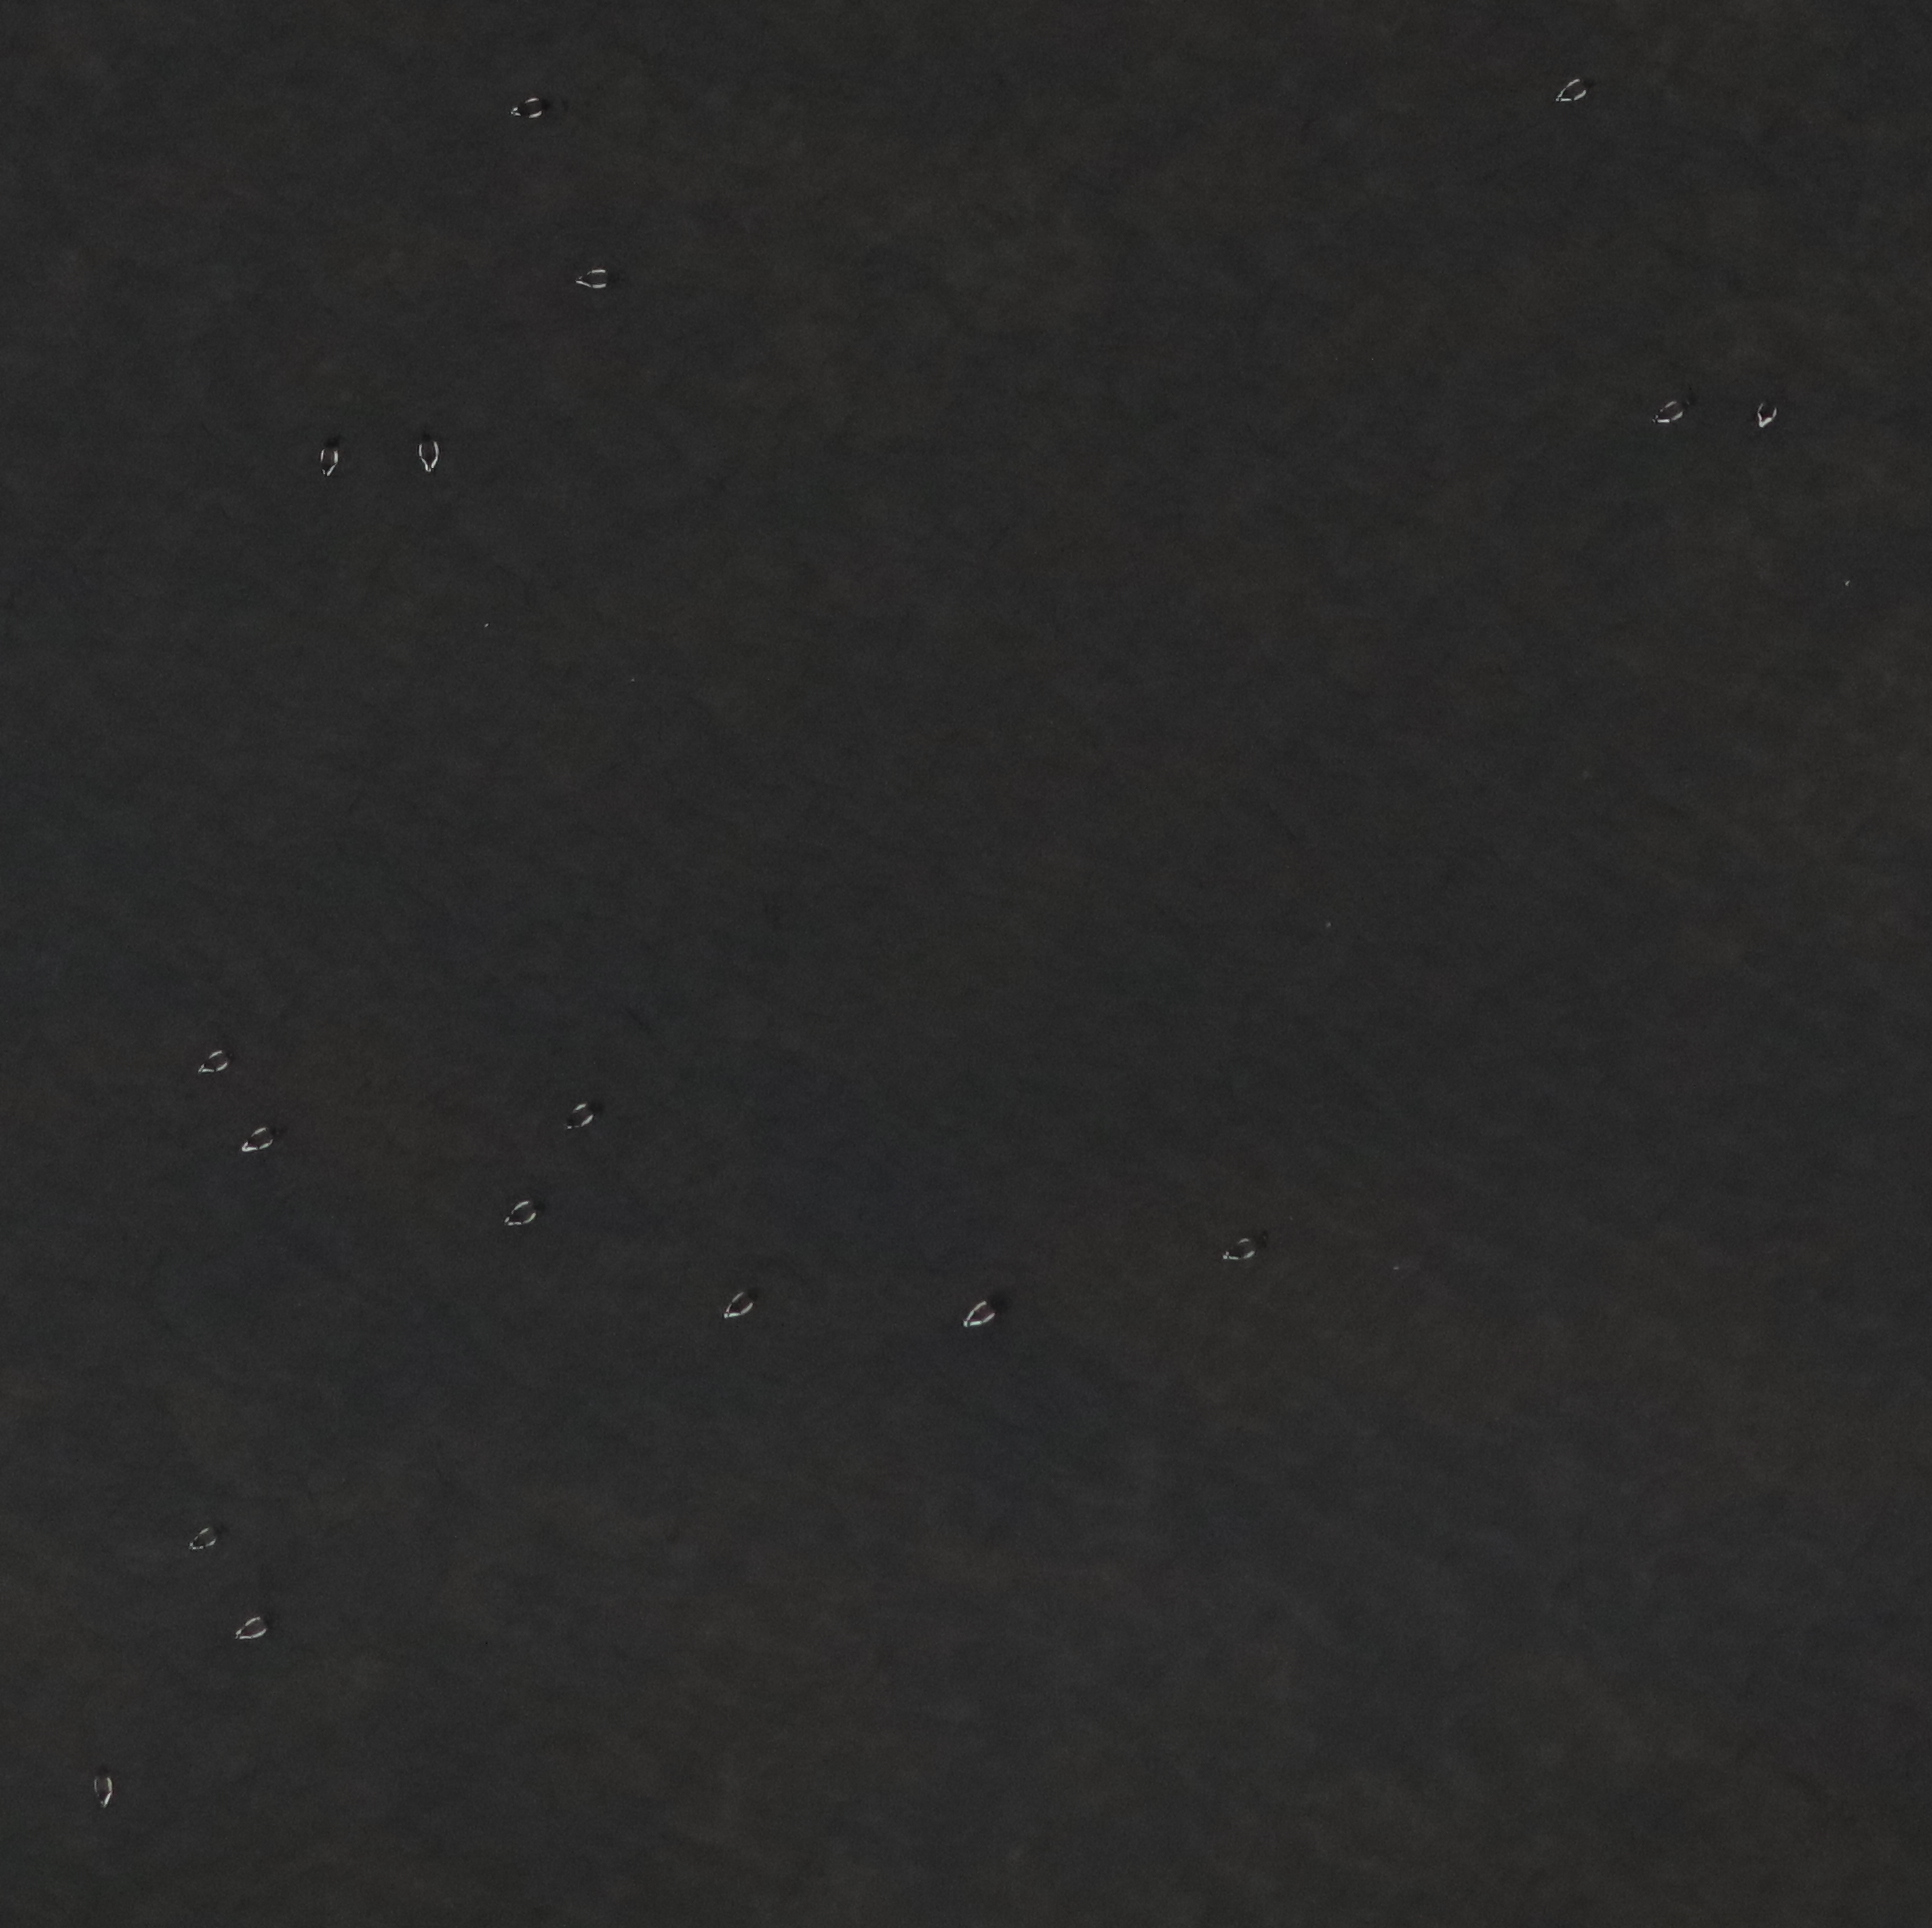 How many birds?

17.